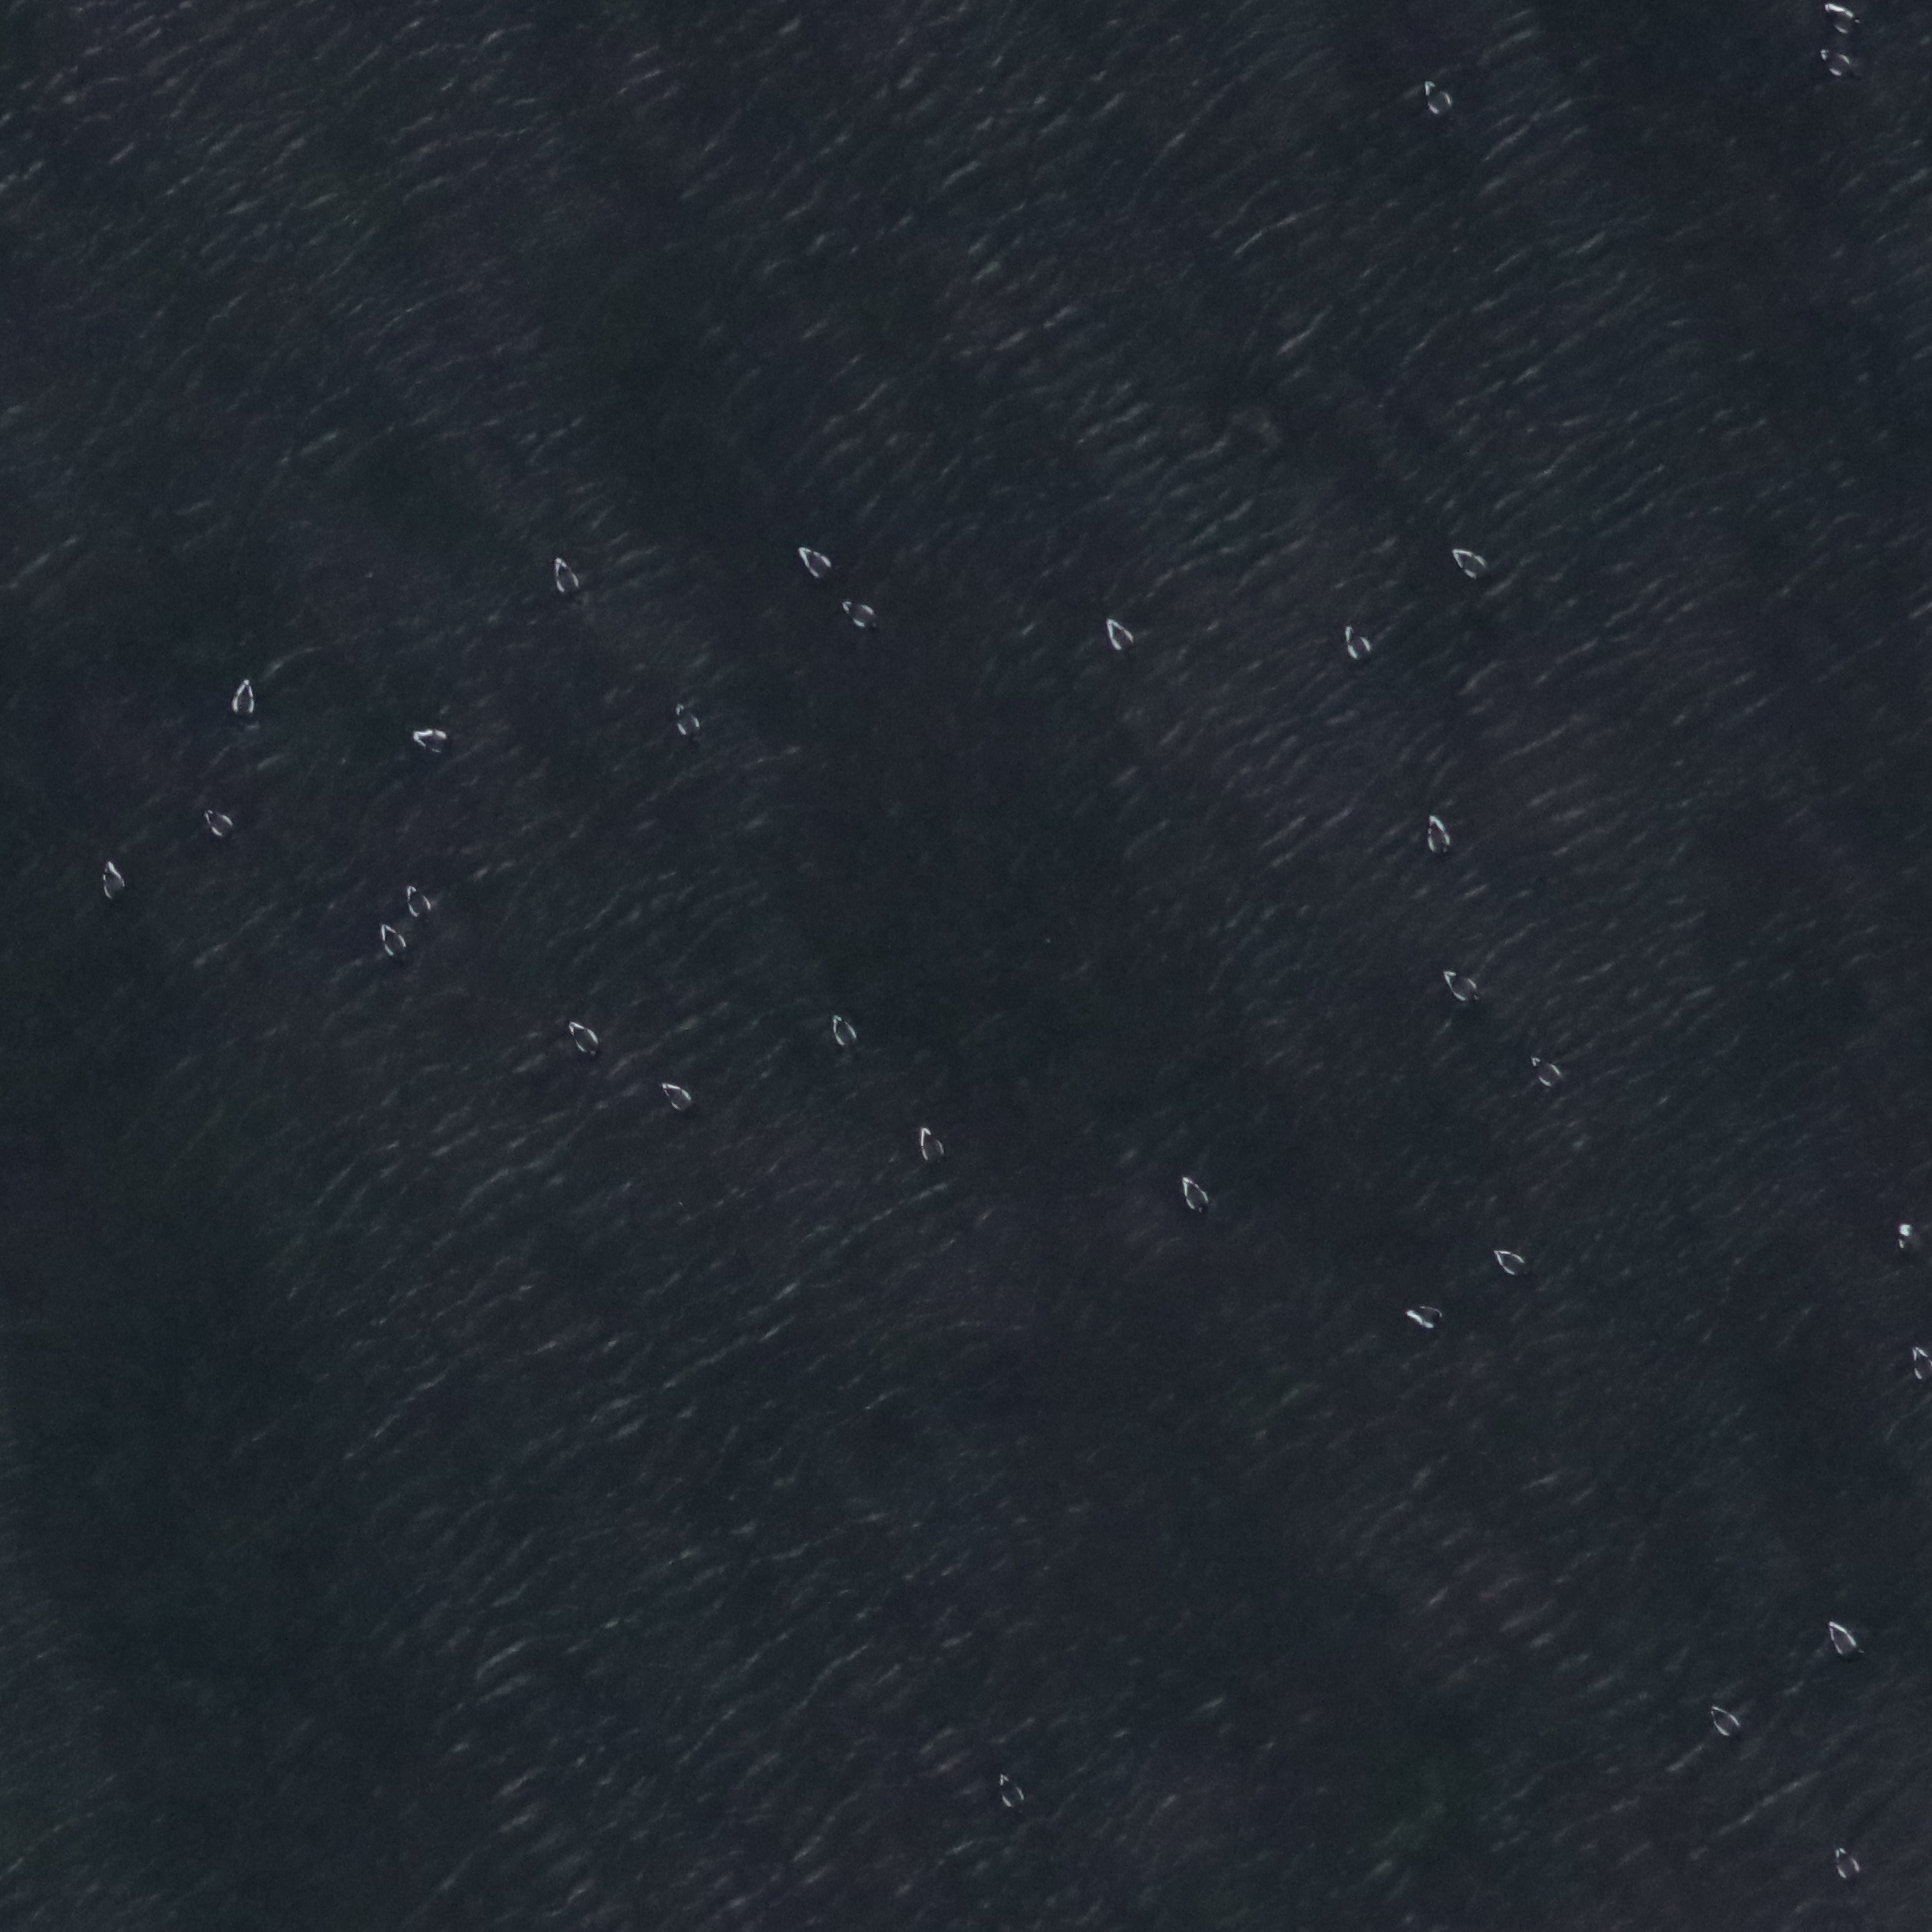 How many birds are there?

32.